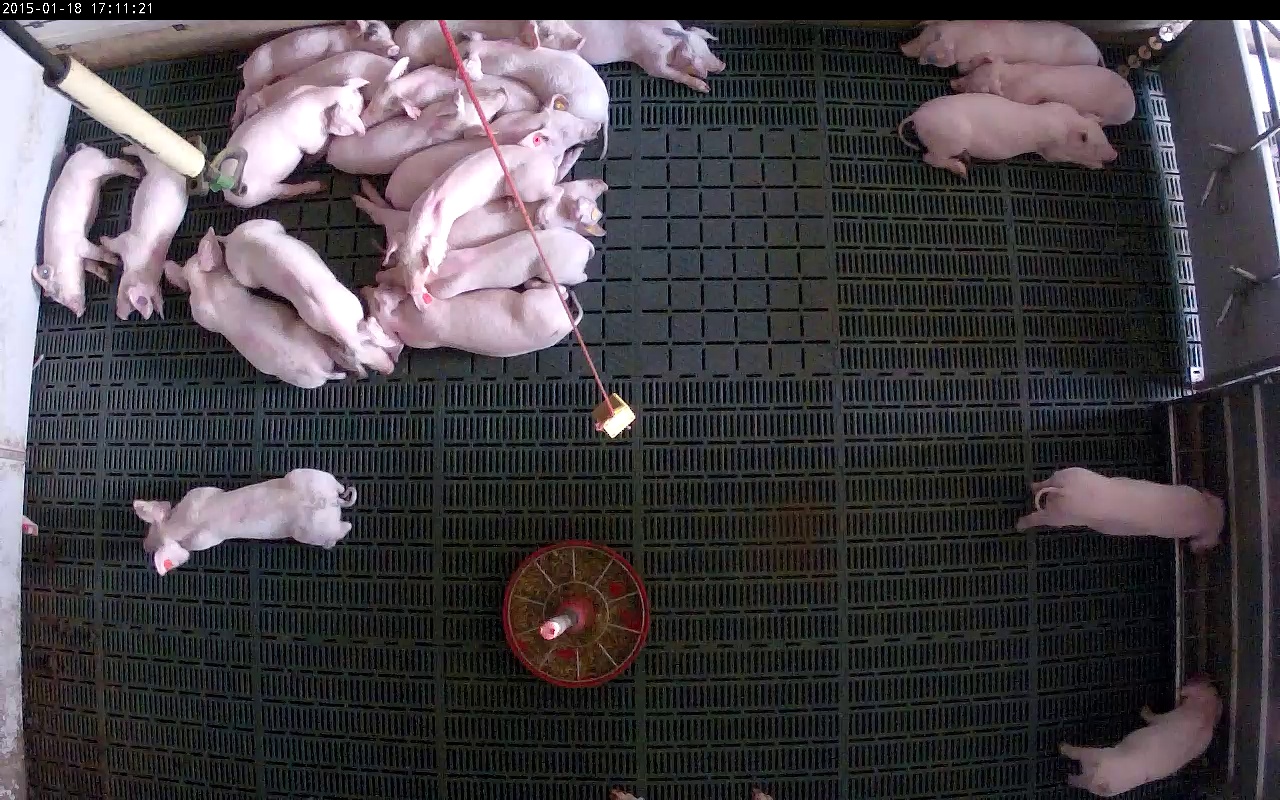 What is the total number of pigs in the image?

23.